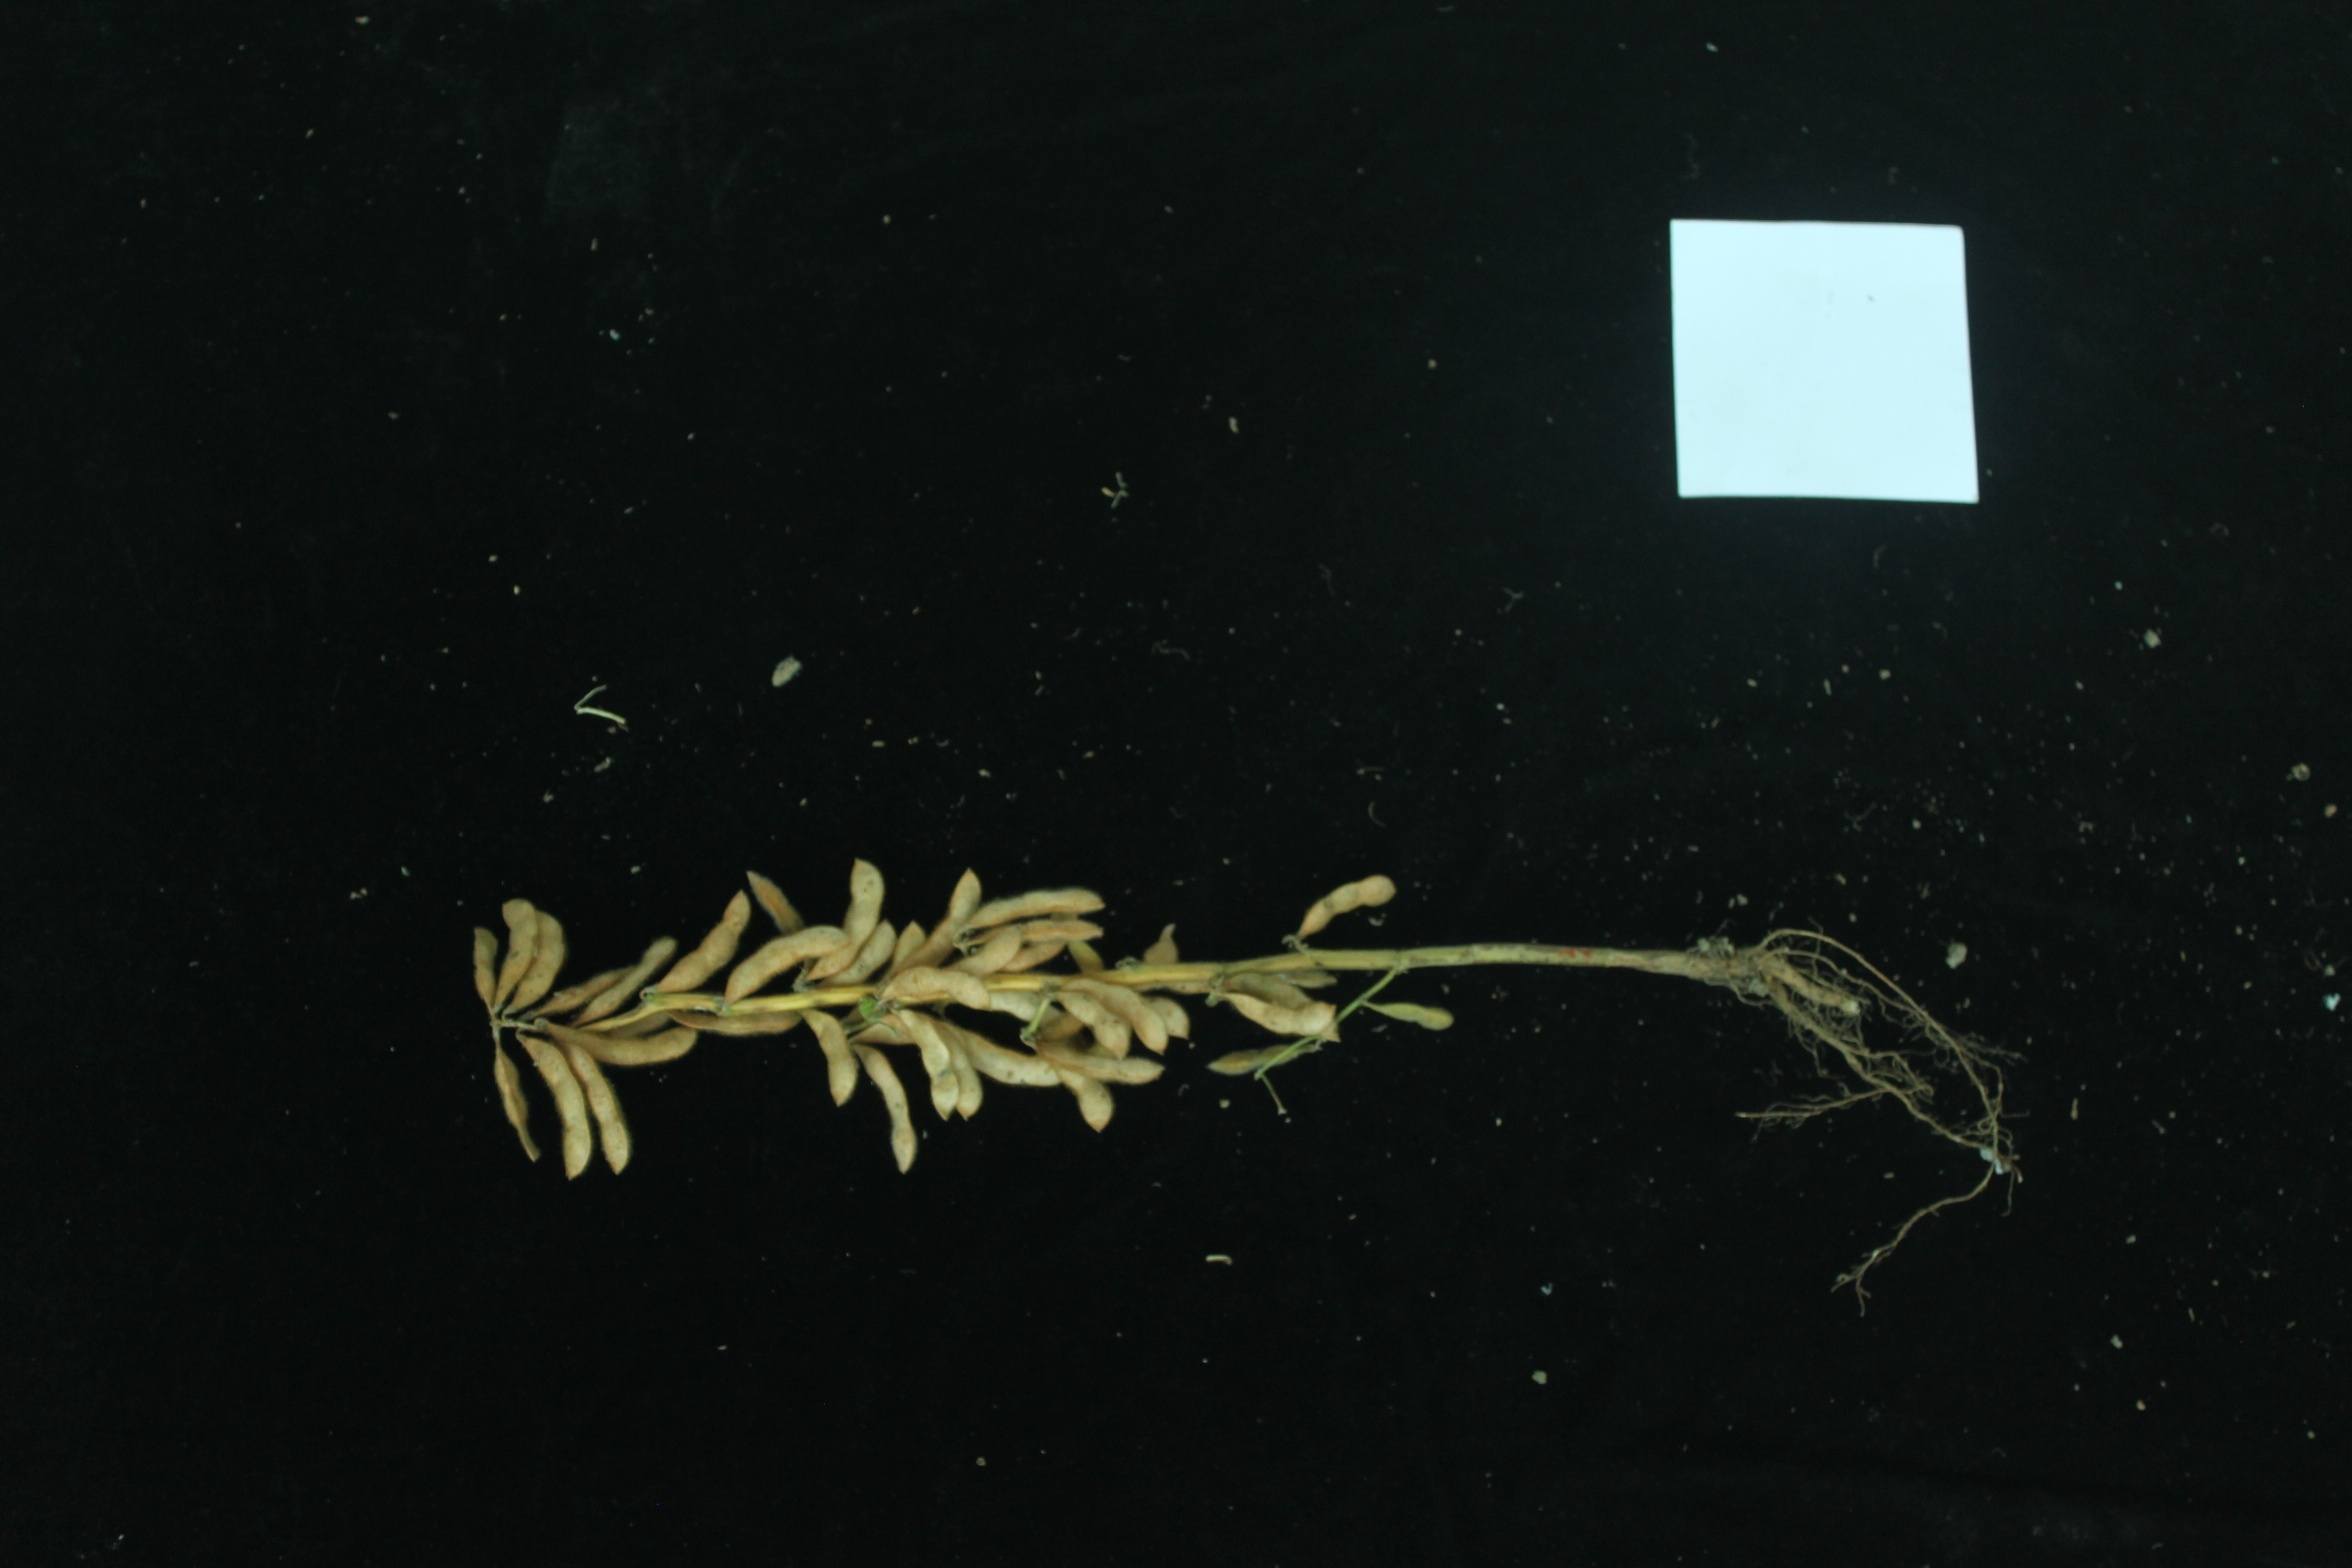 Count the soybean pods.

40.